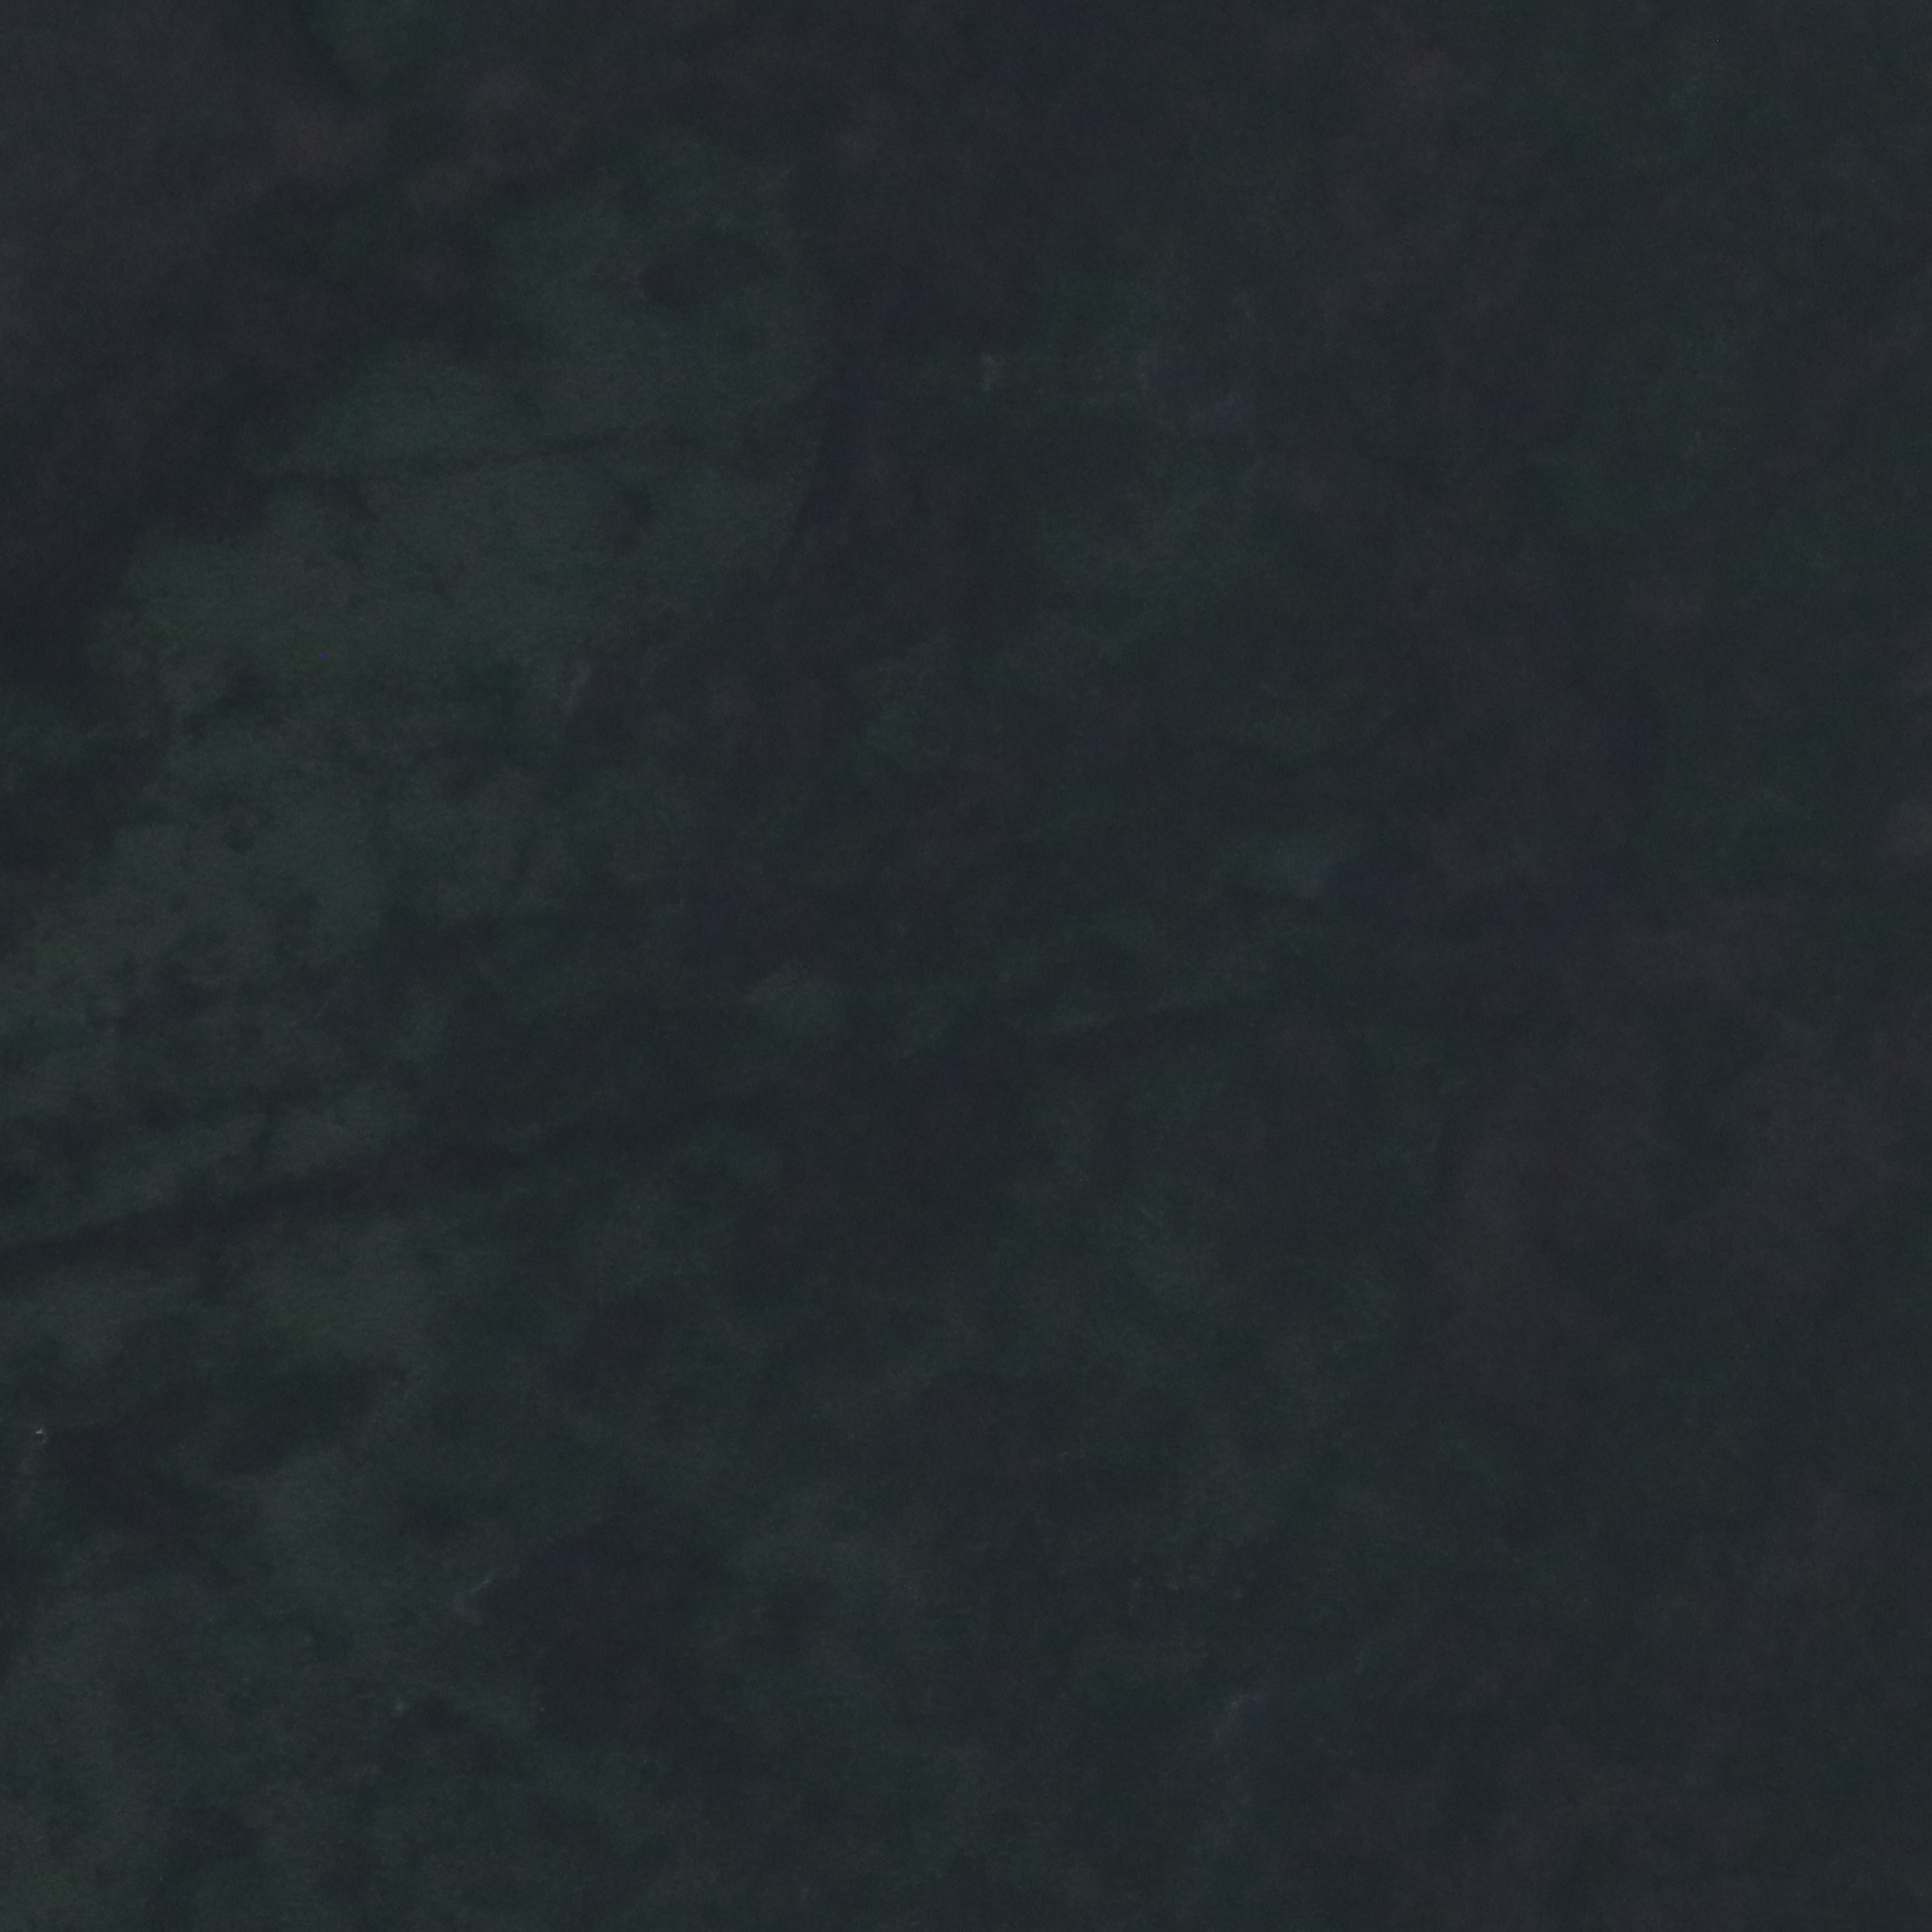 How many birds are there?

0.